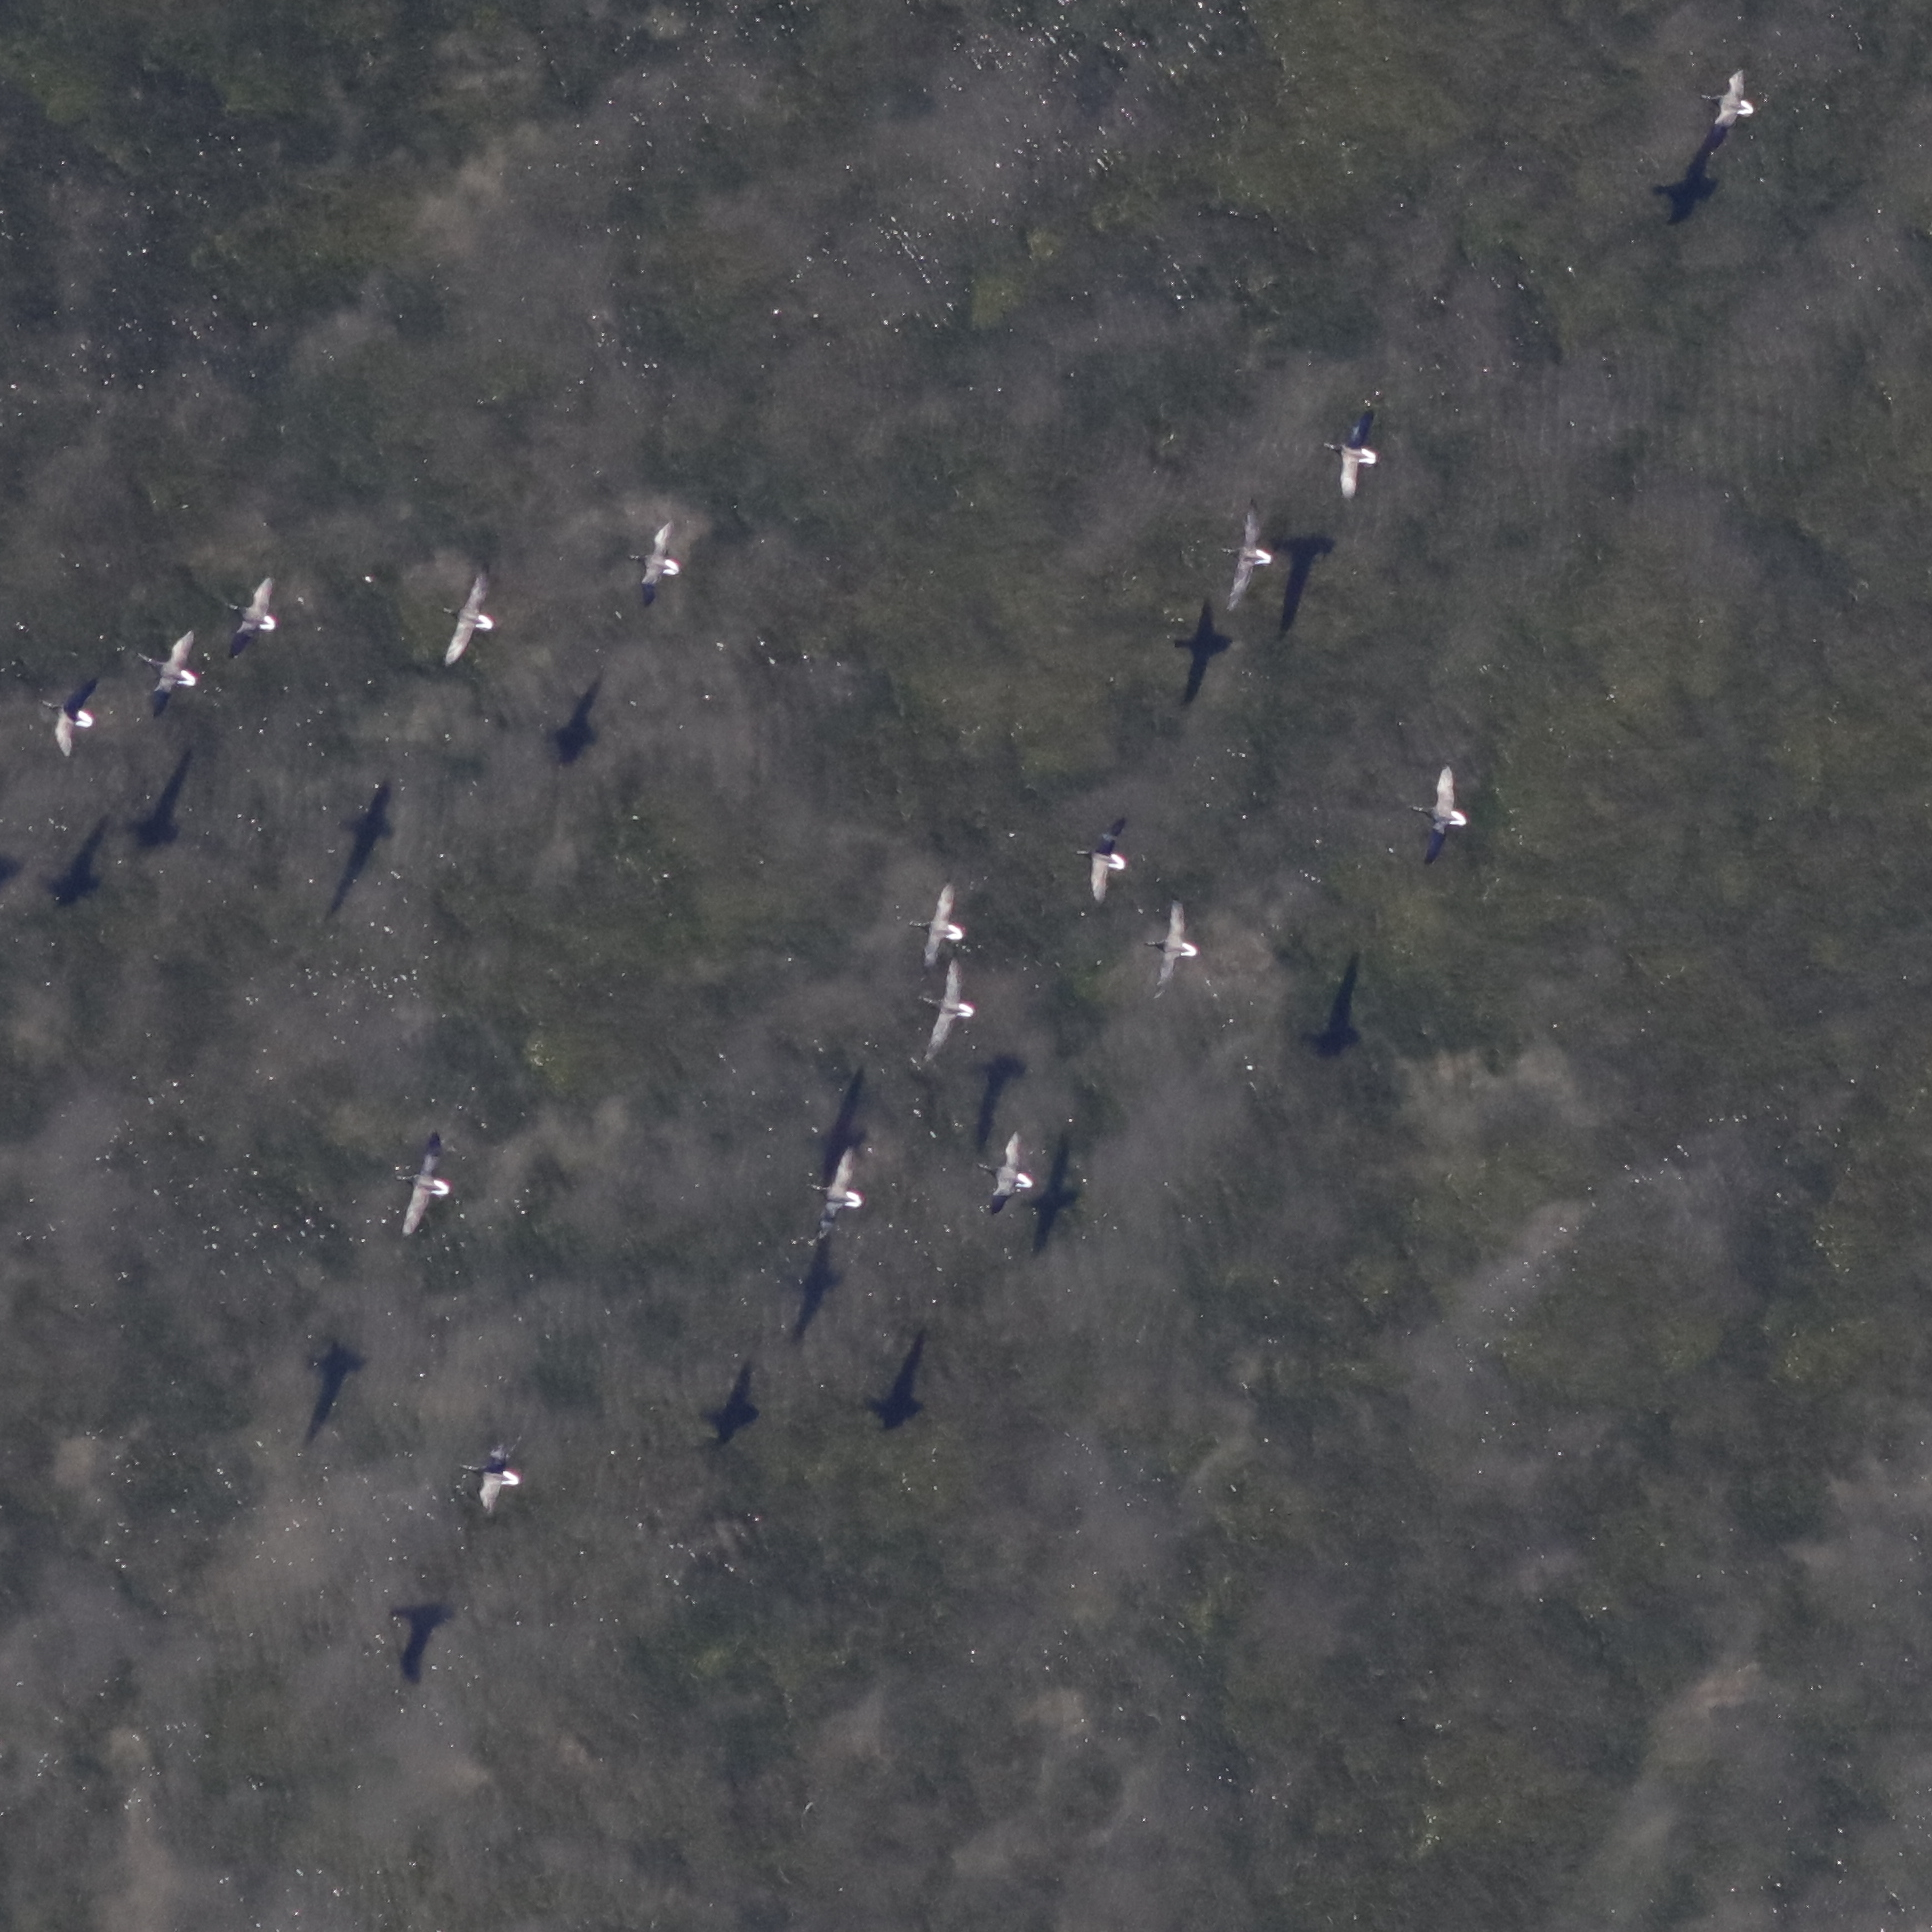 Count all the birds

17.